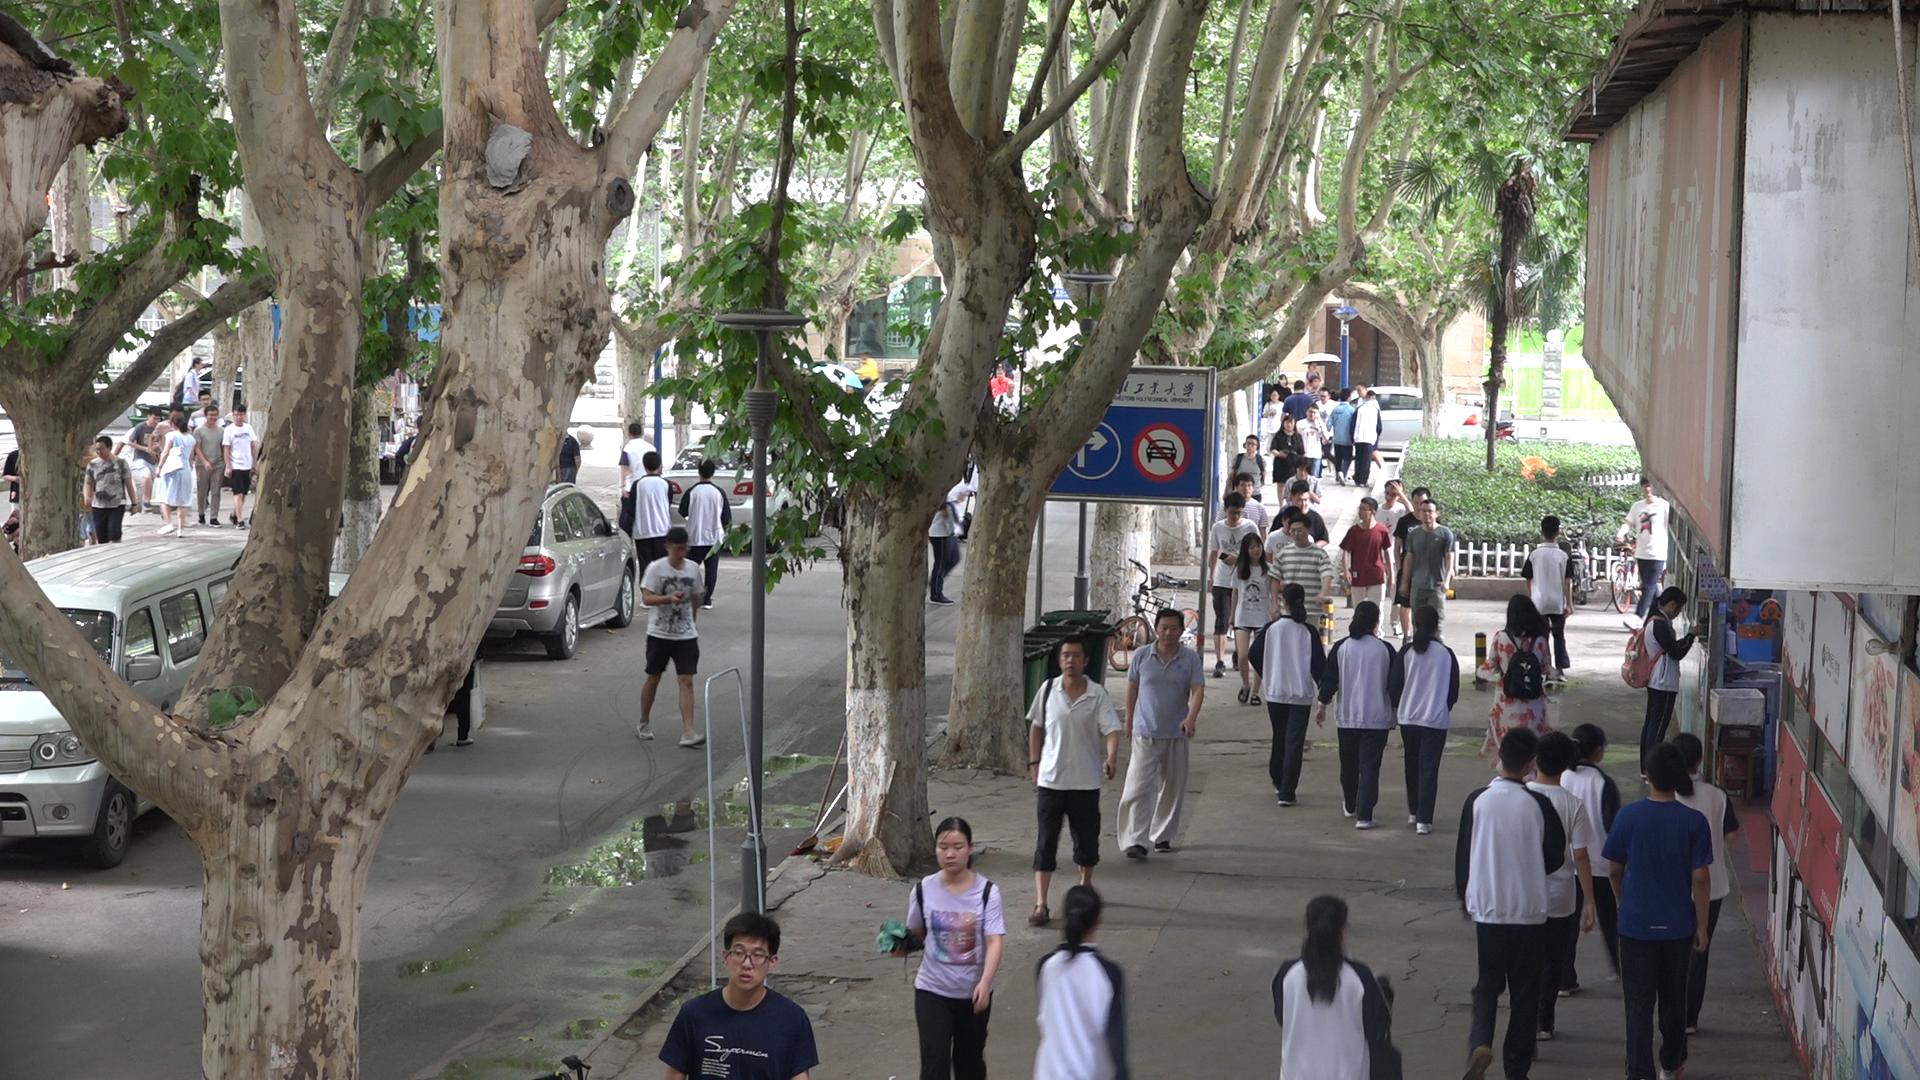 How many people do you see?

54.